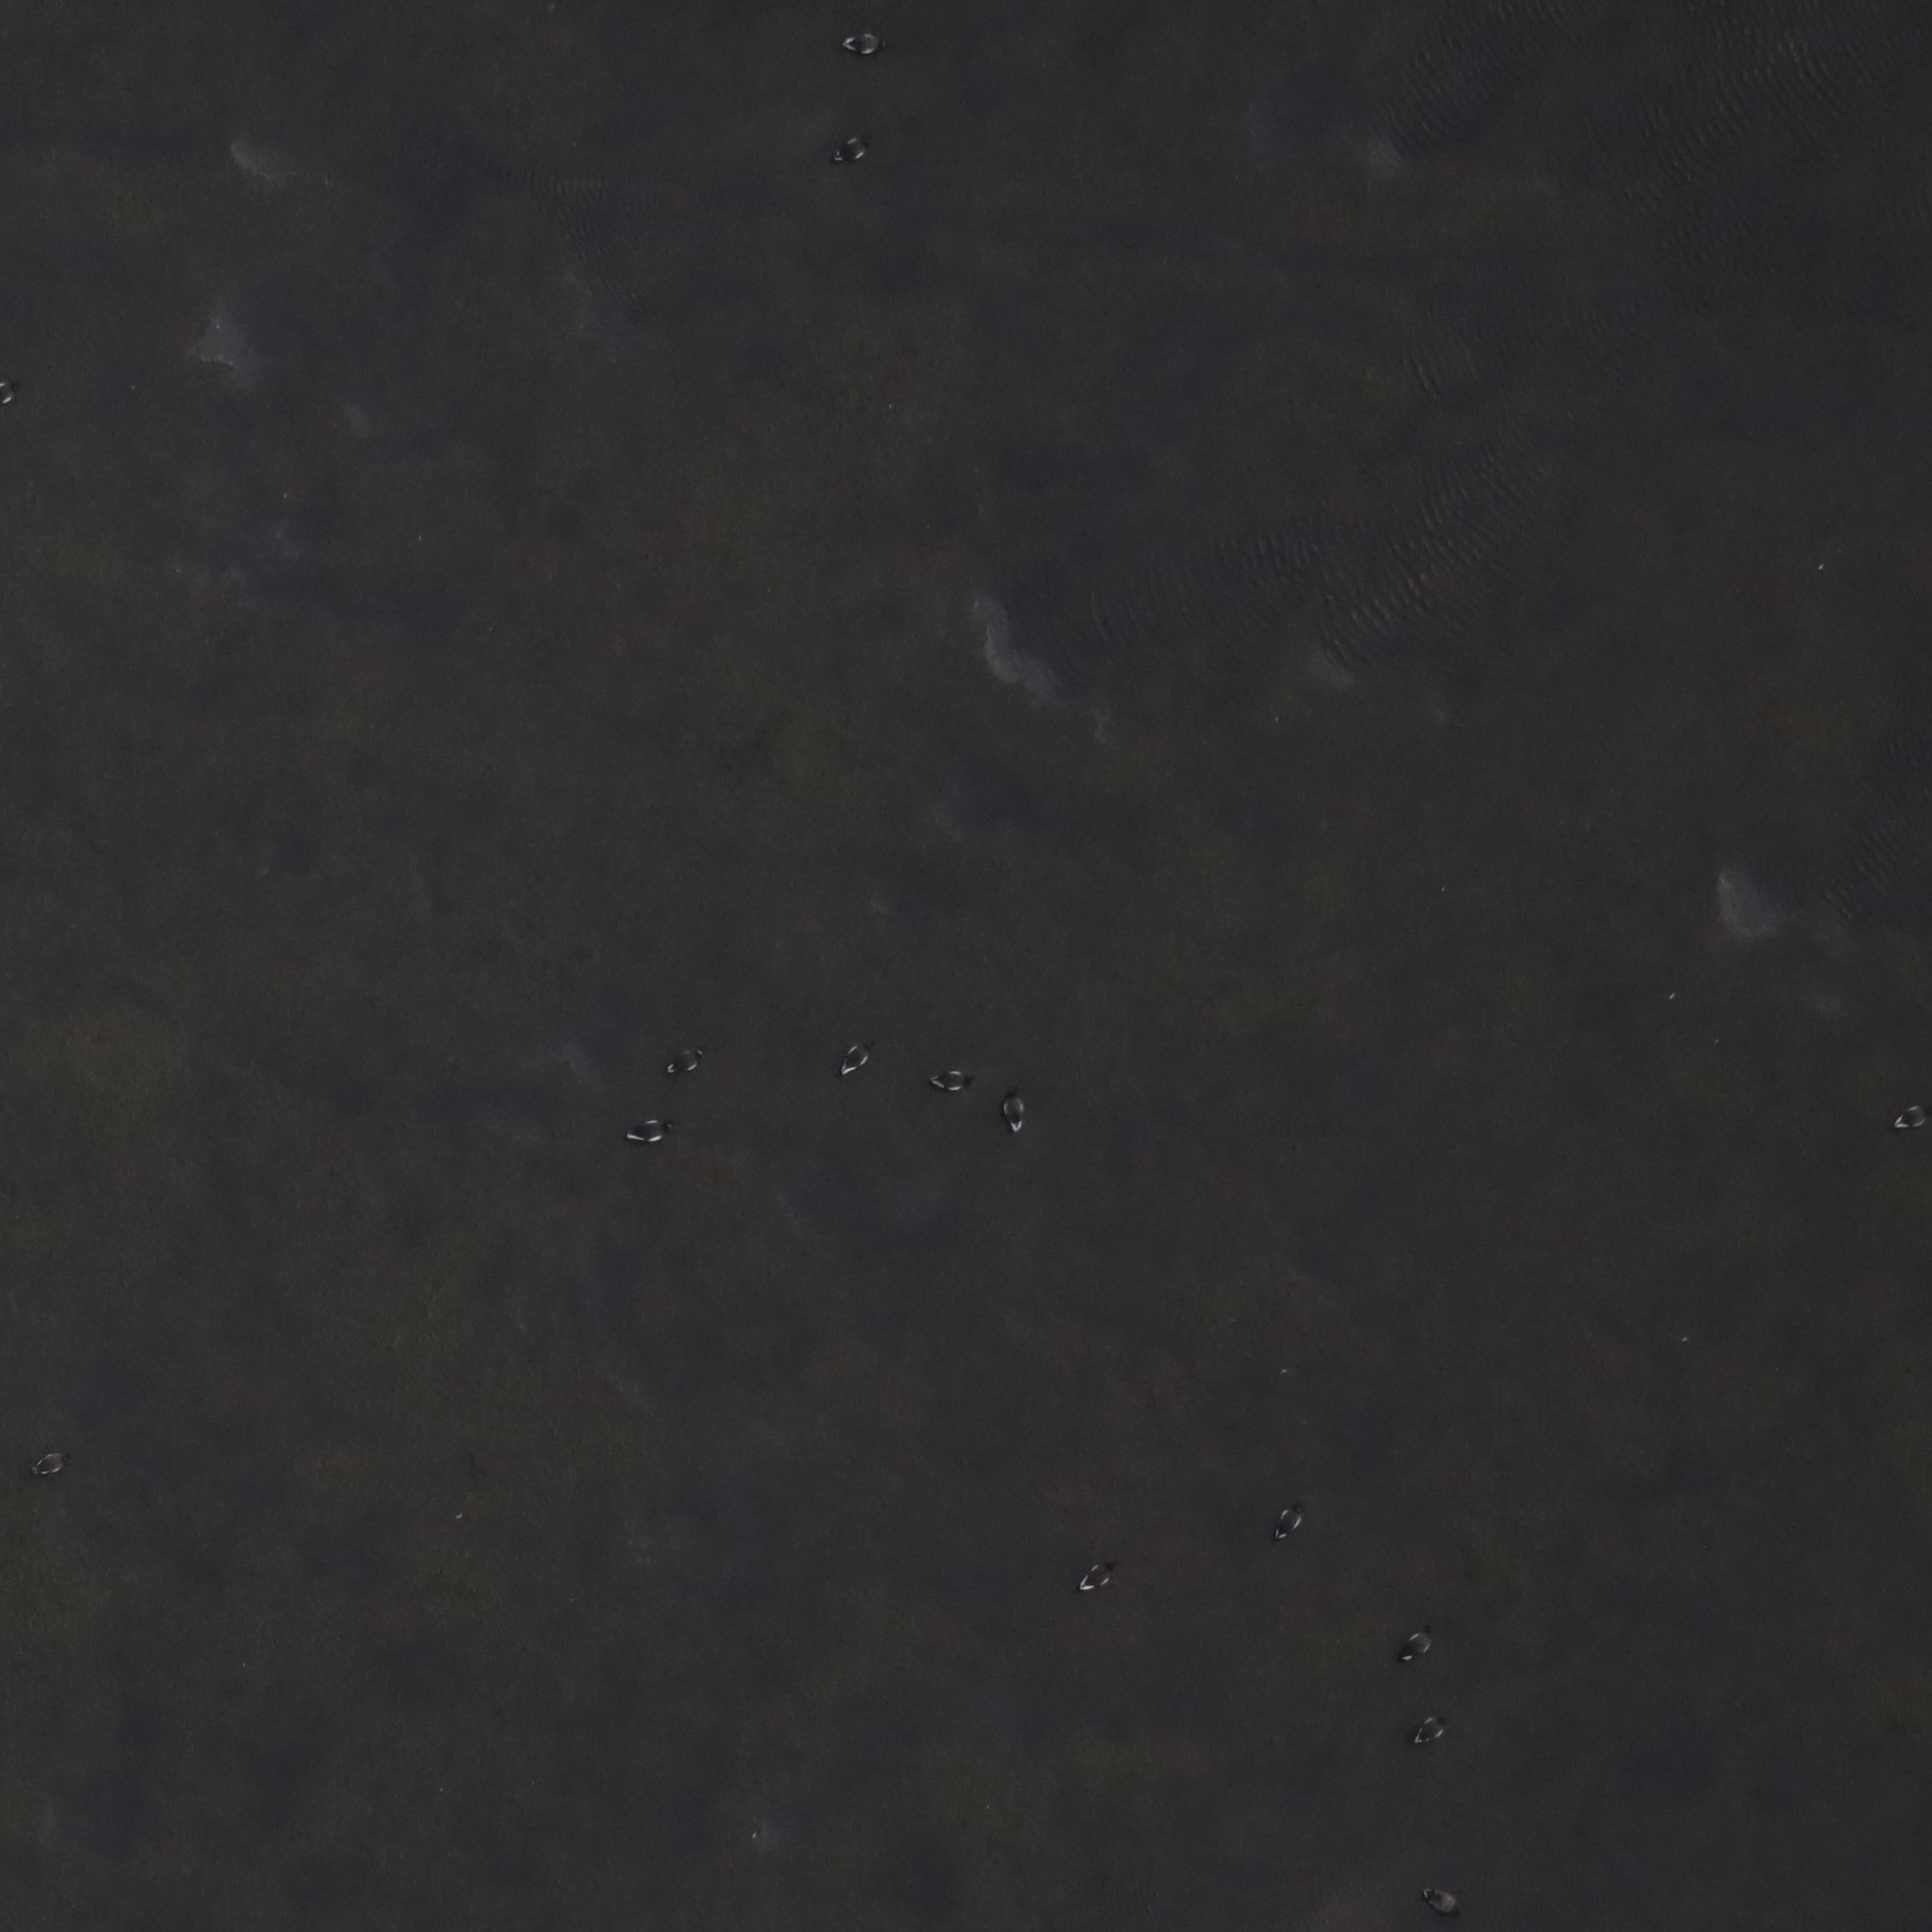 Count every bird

14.